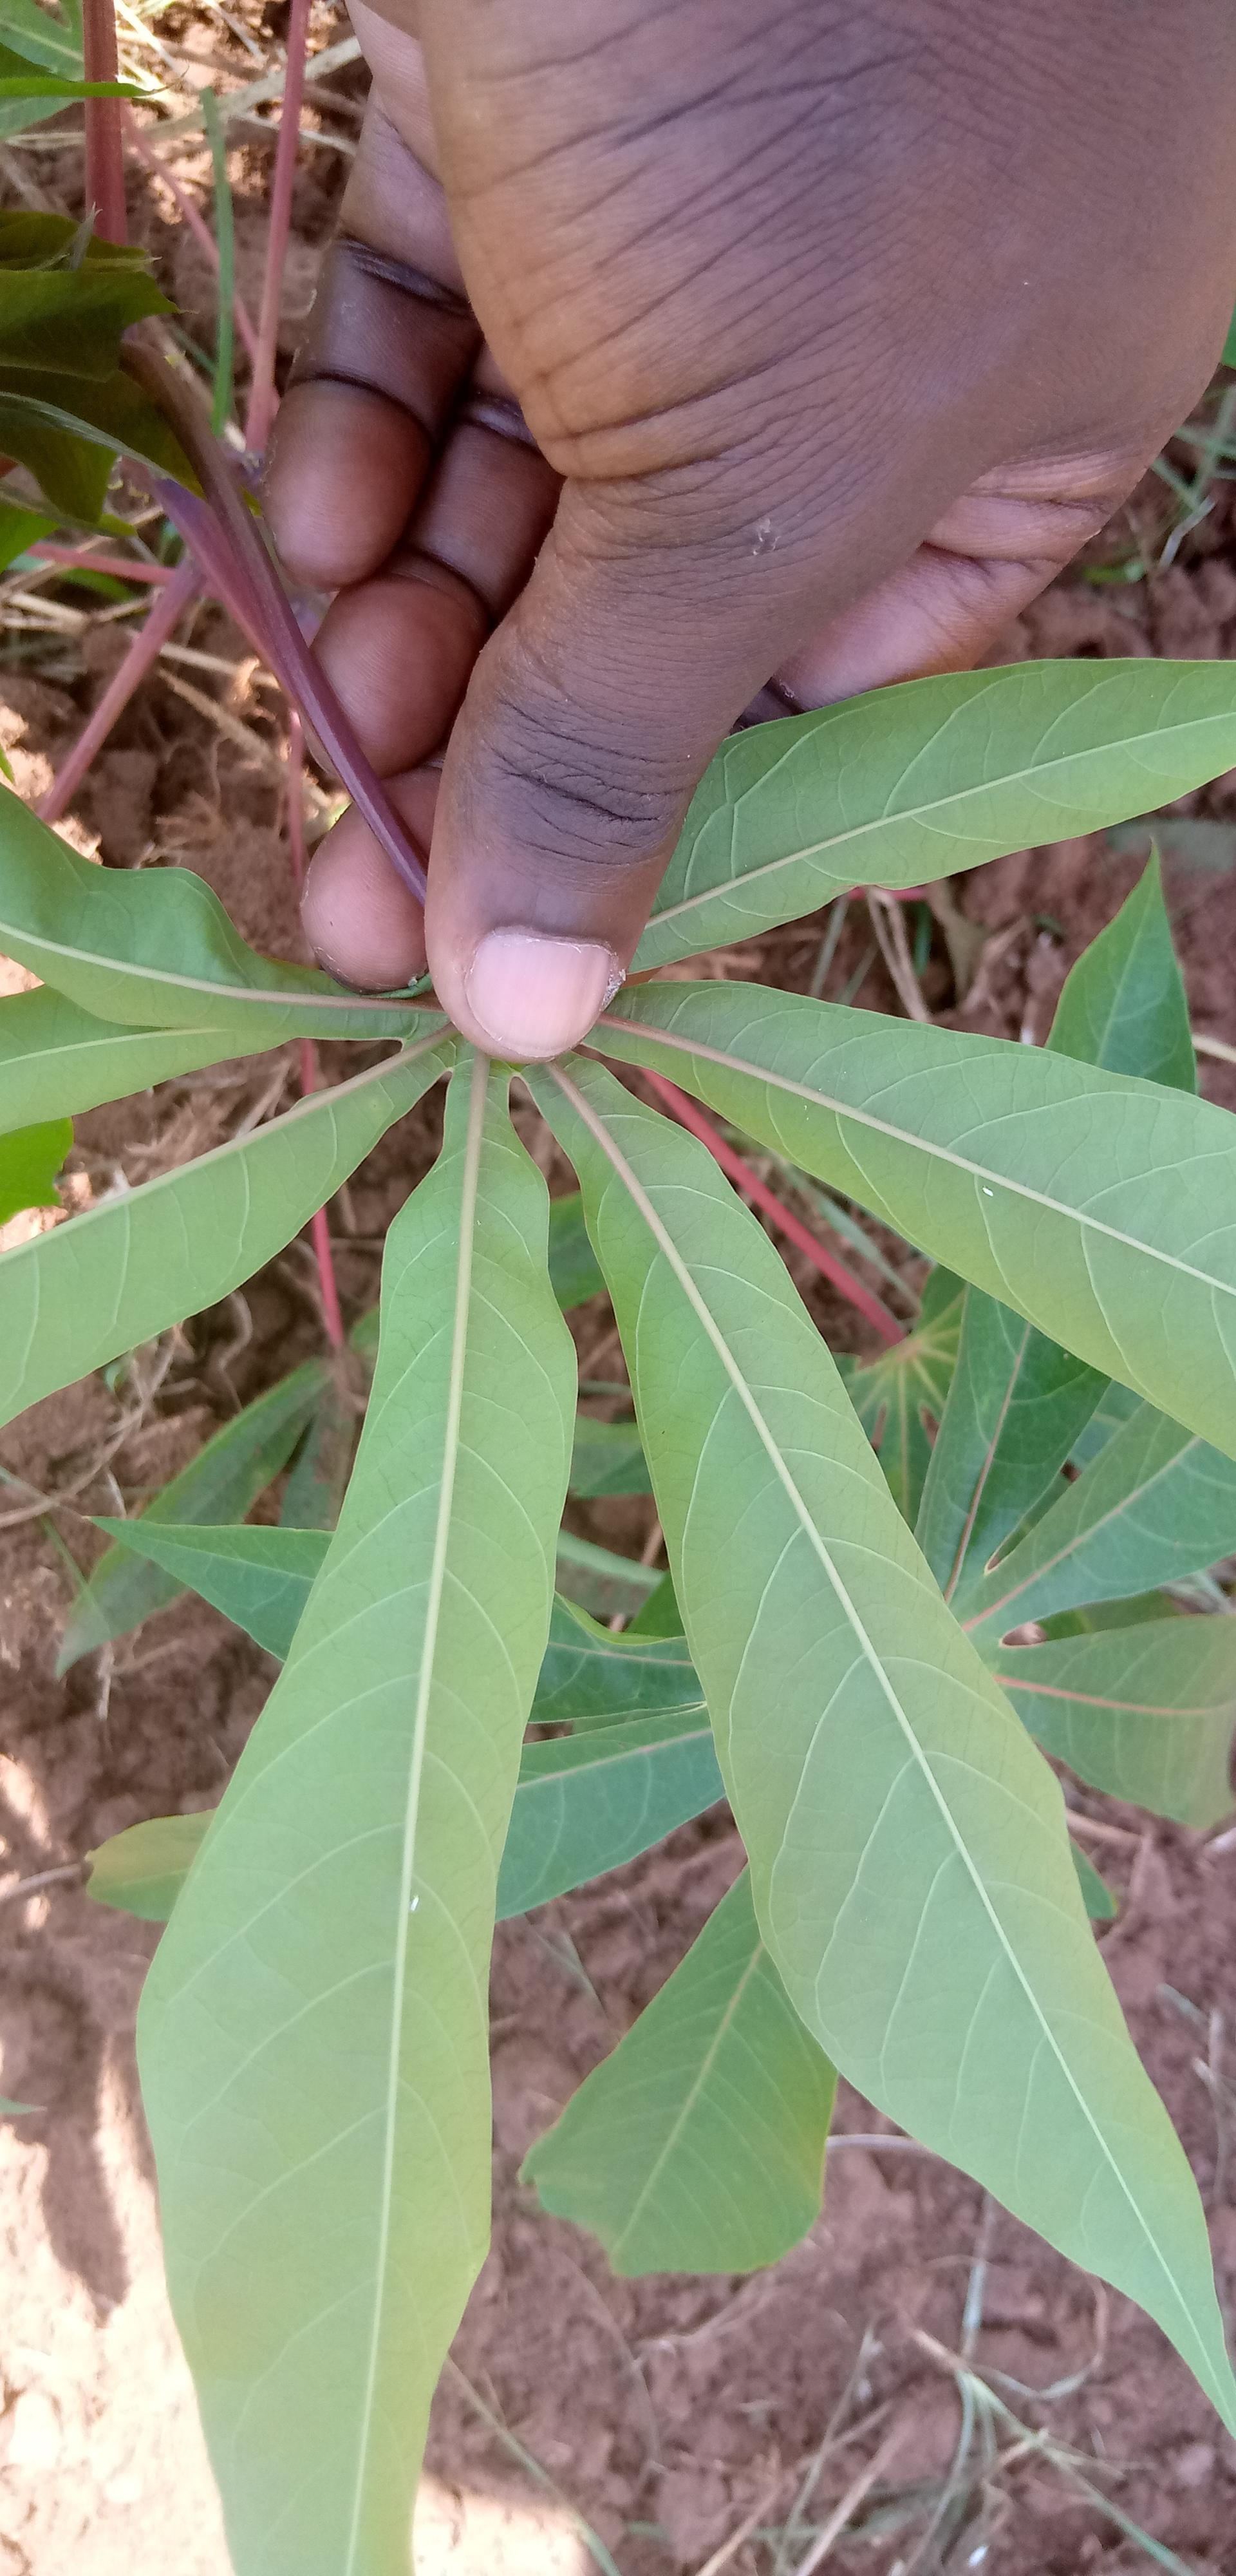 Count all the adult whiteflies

2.